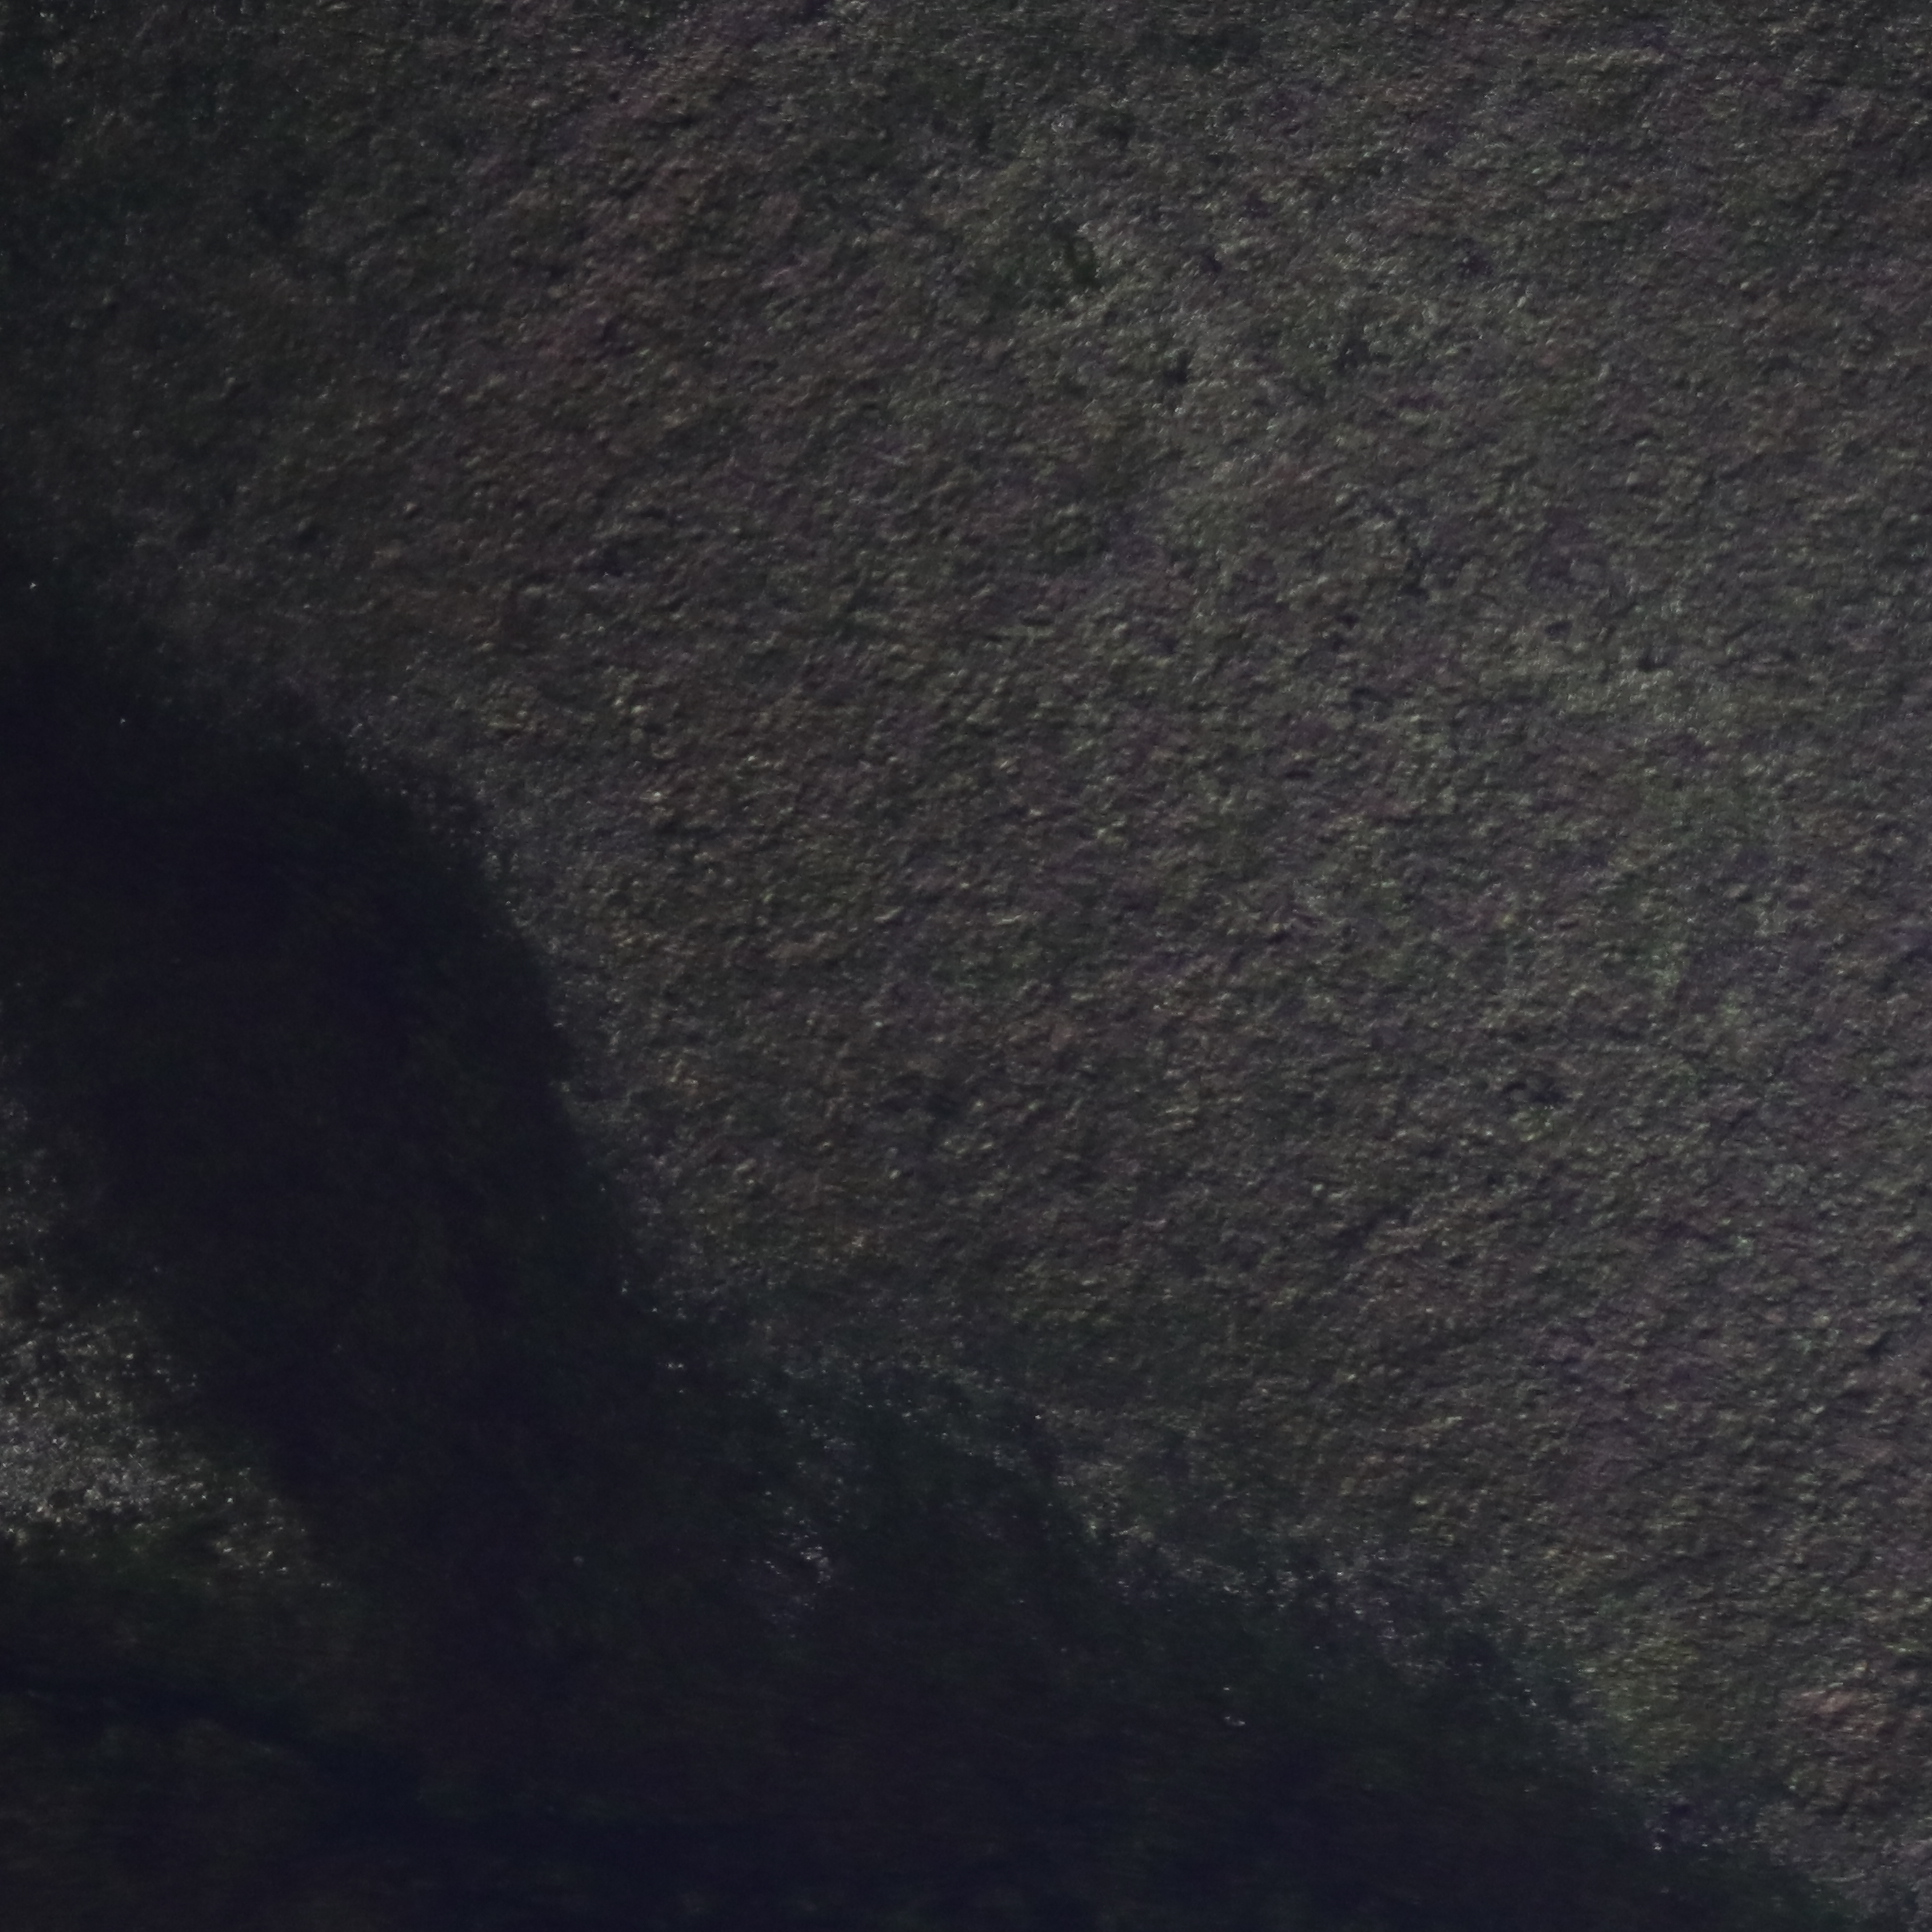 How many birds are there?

0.